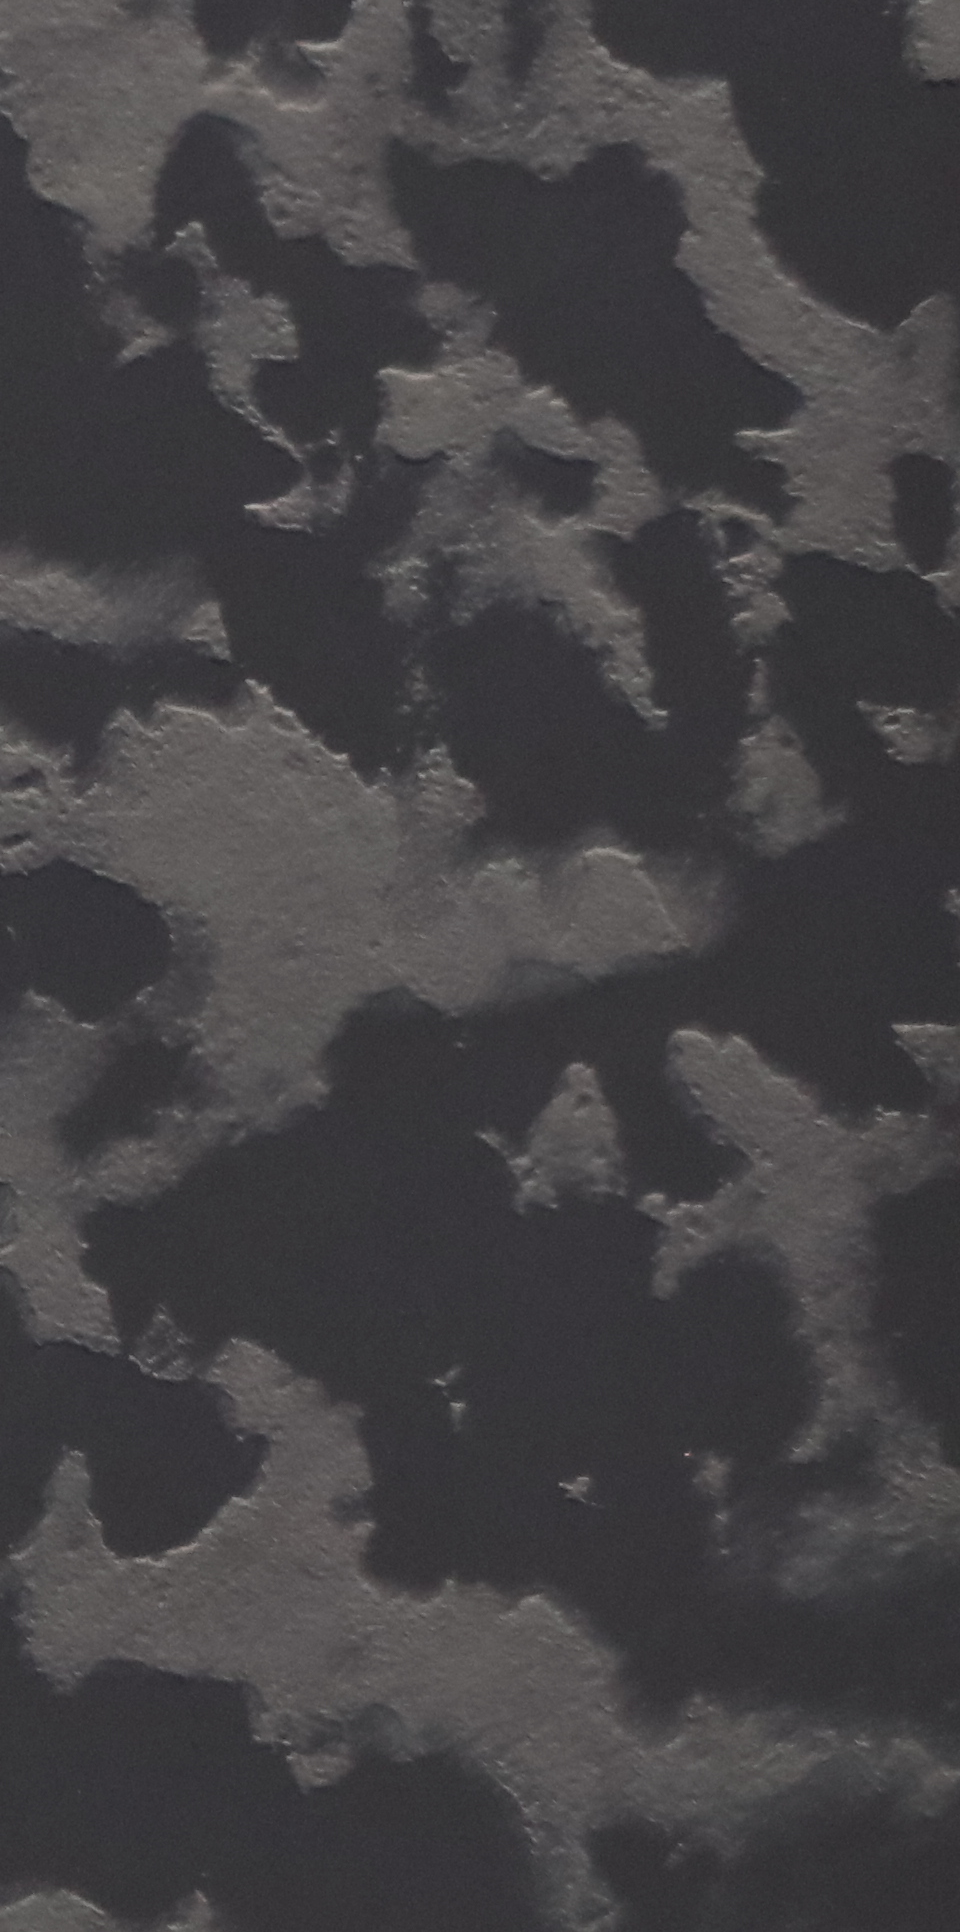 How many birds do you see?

0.